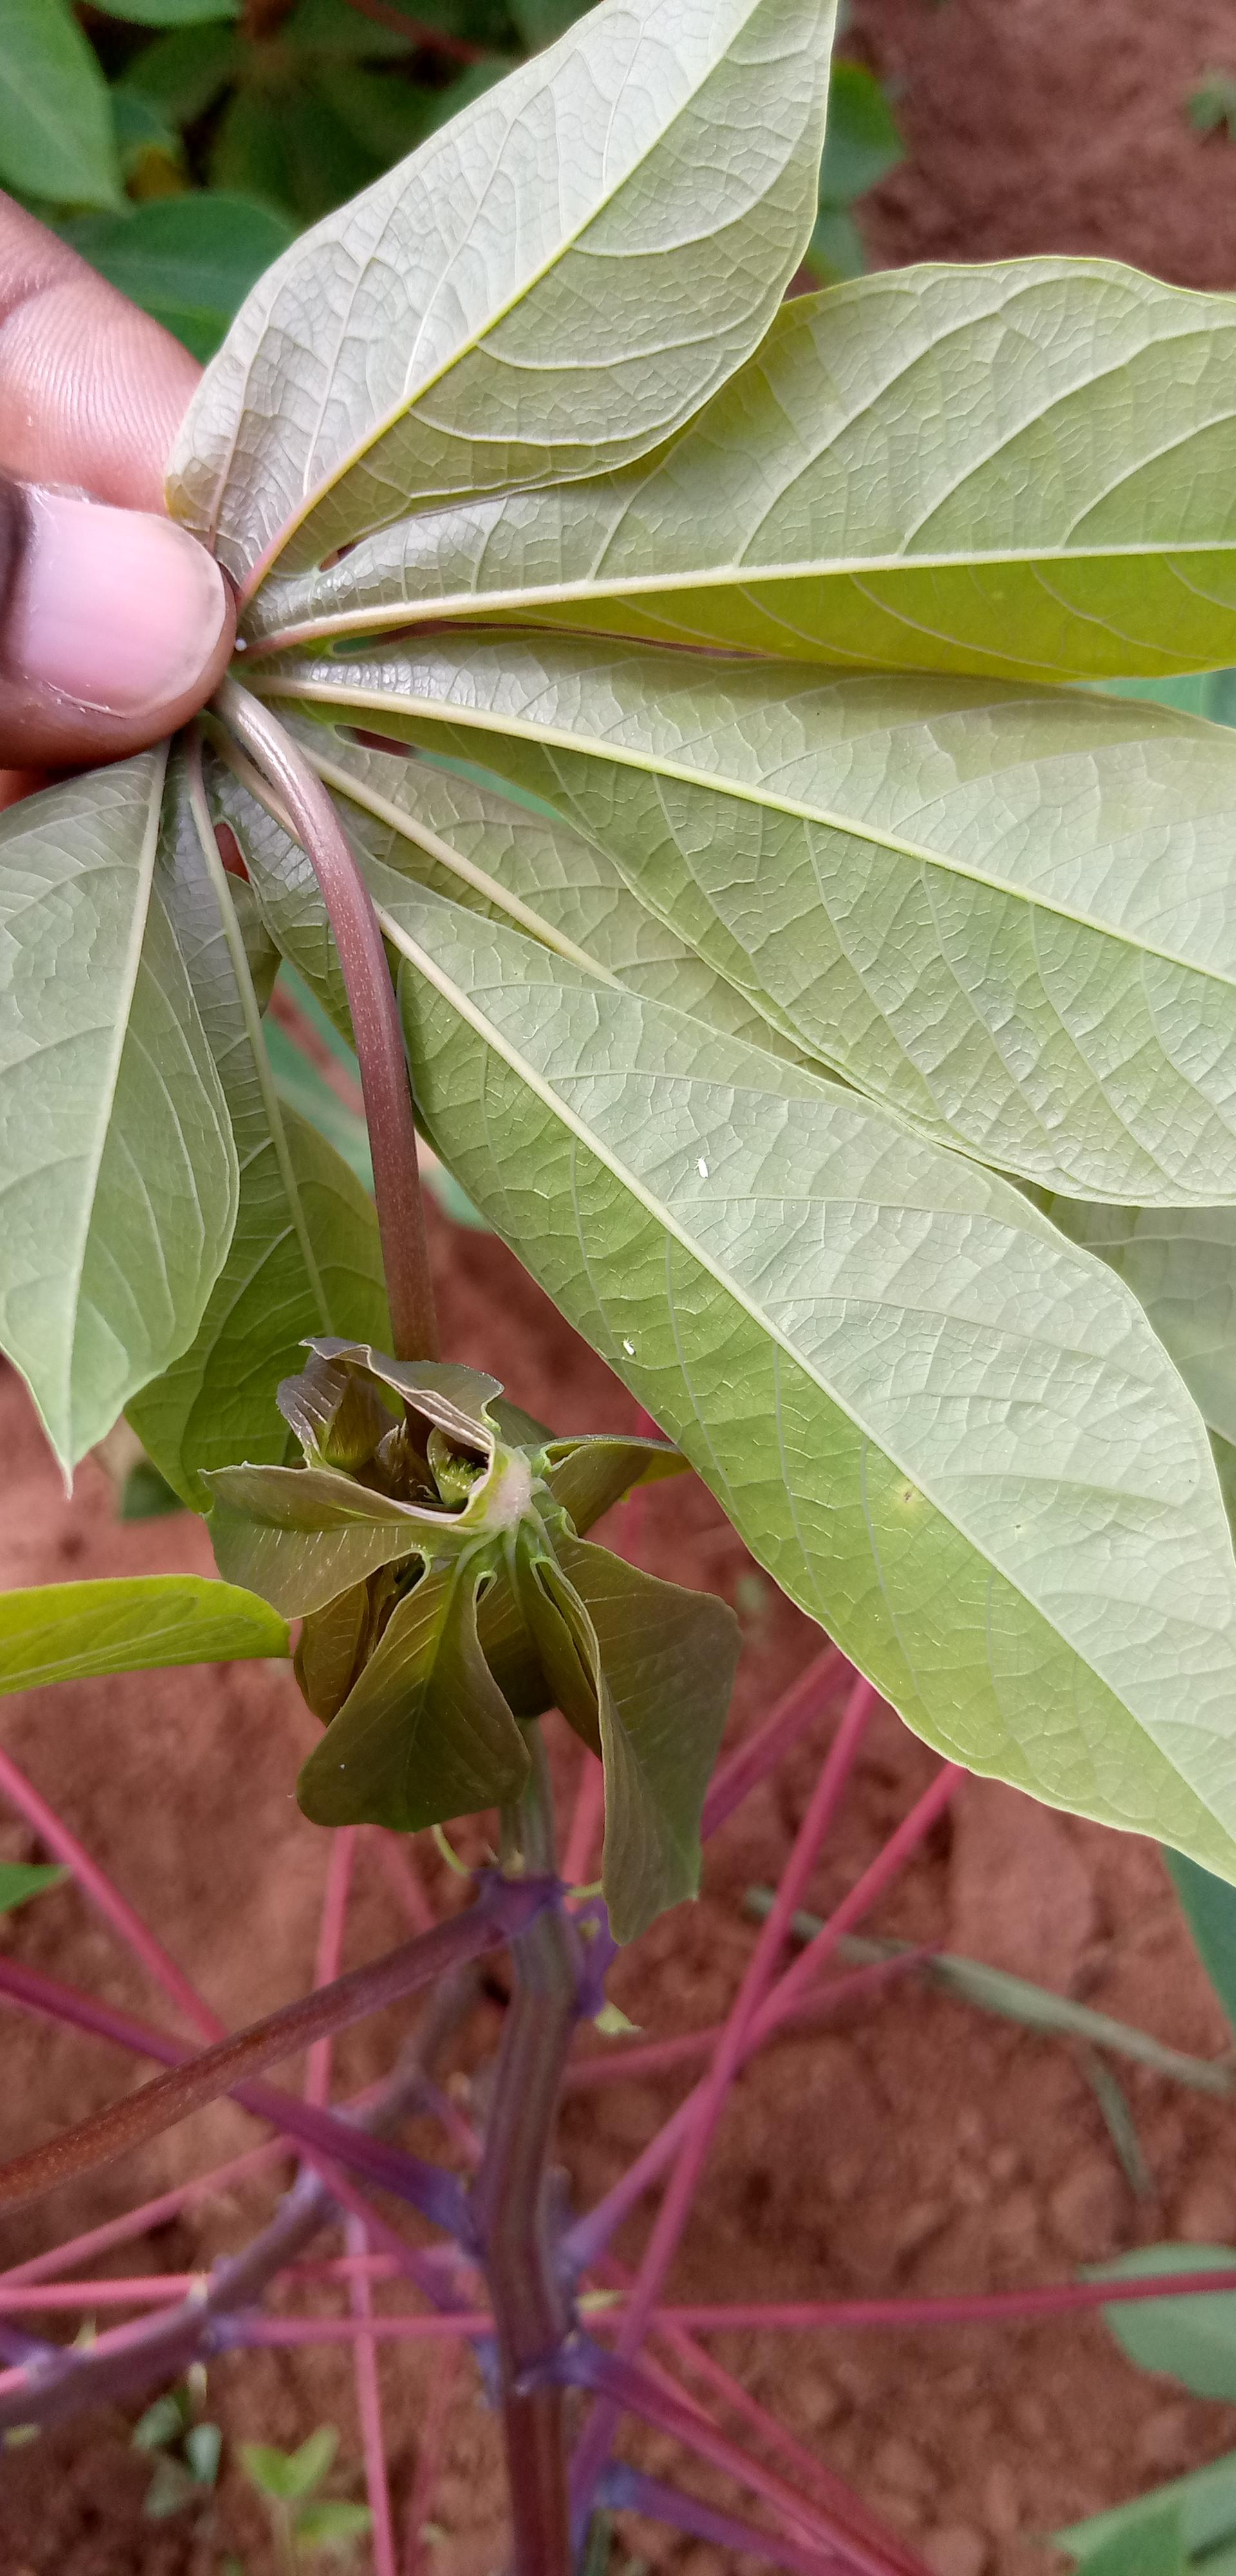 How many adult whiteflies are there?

3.